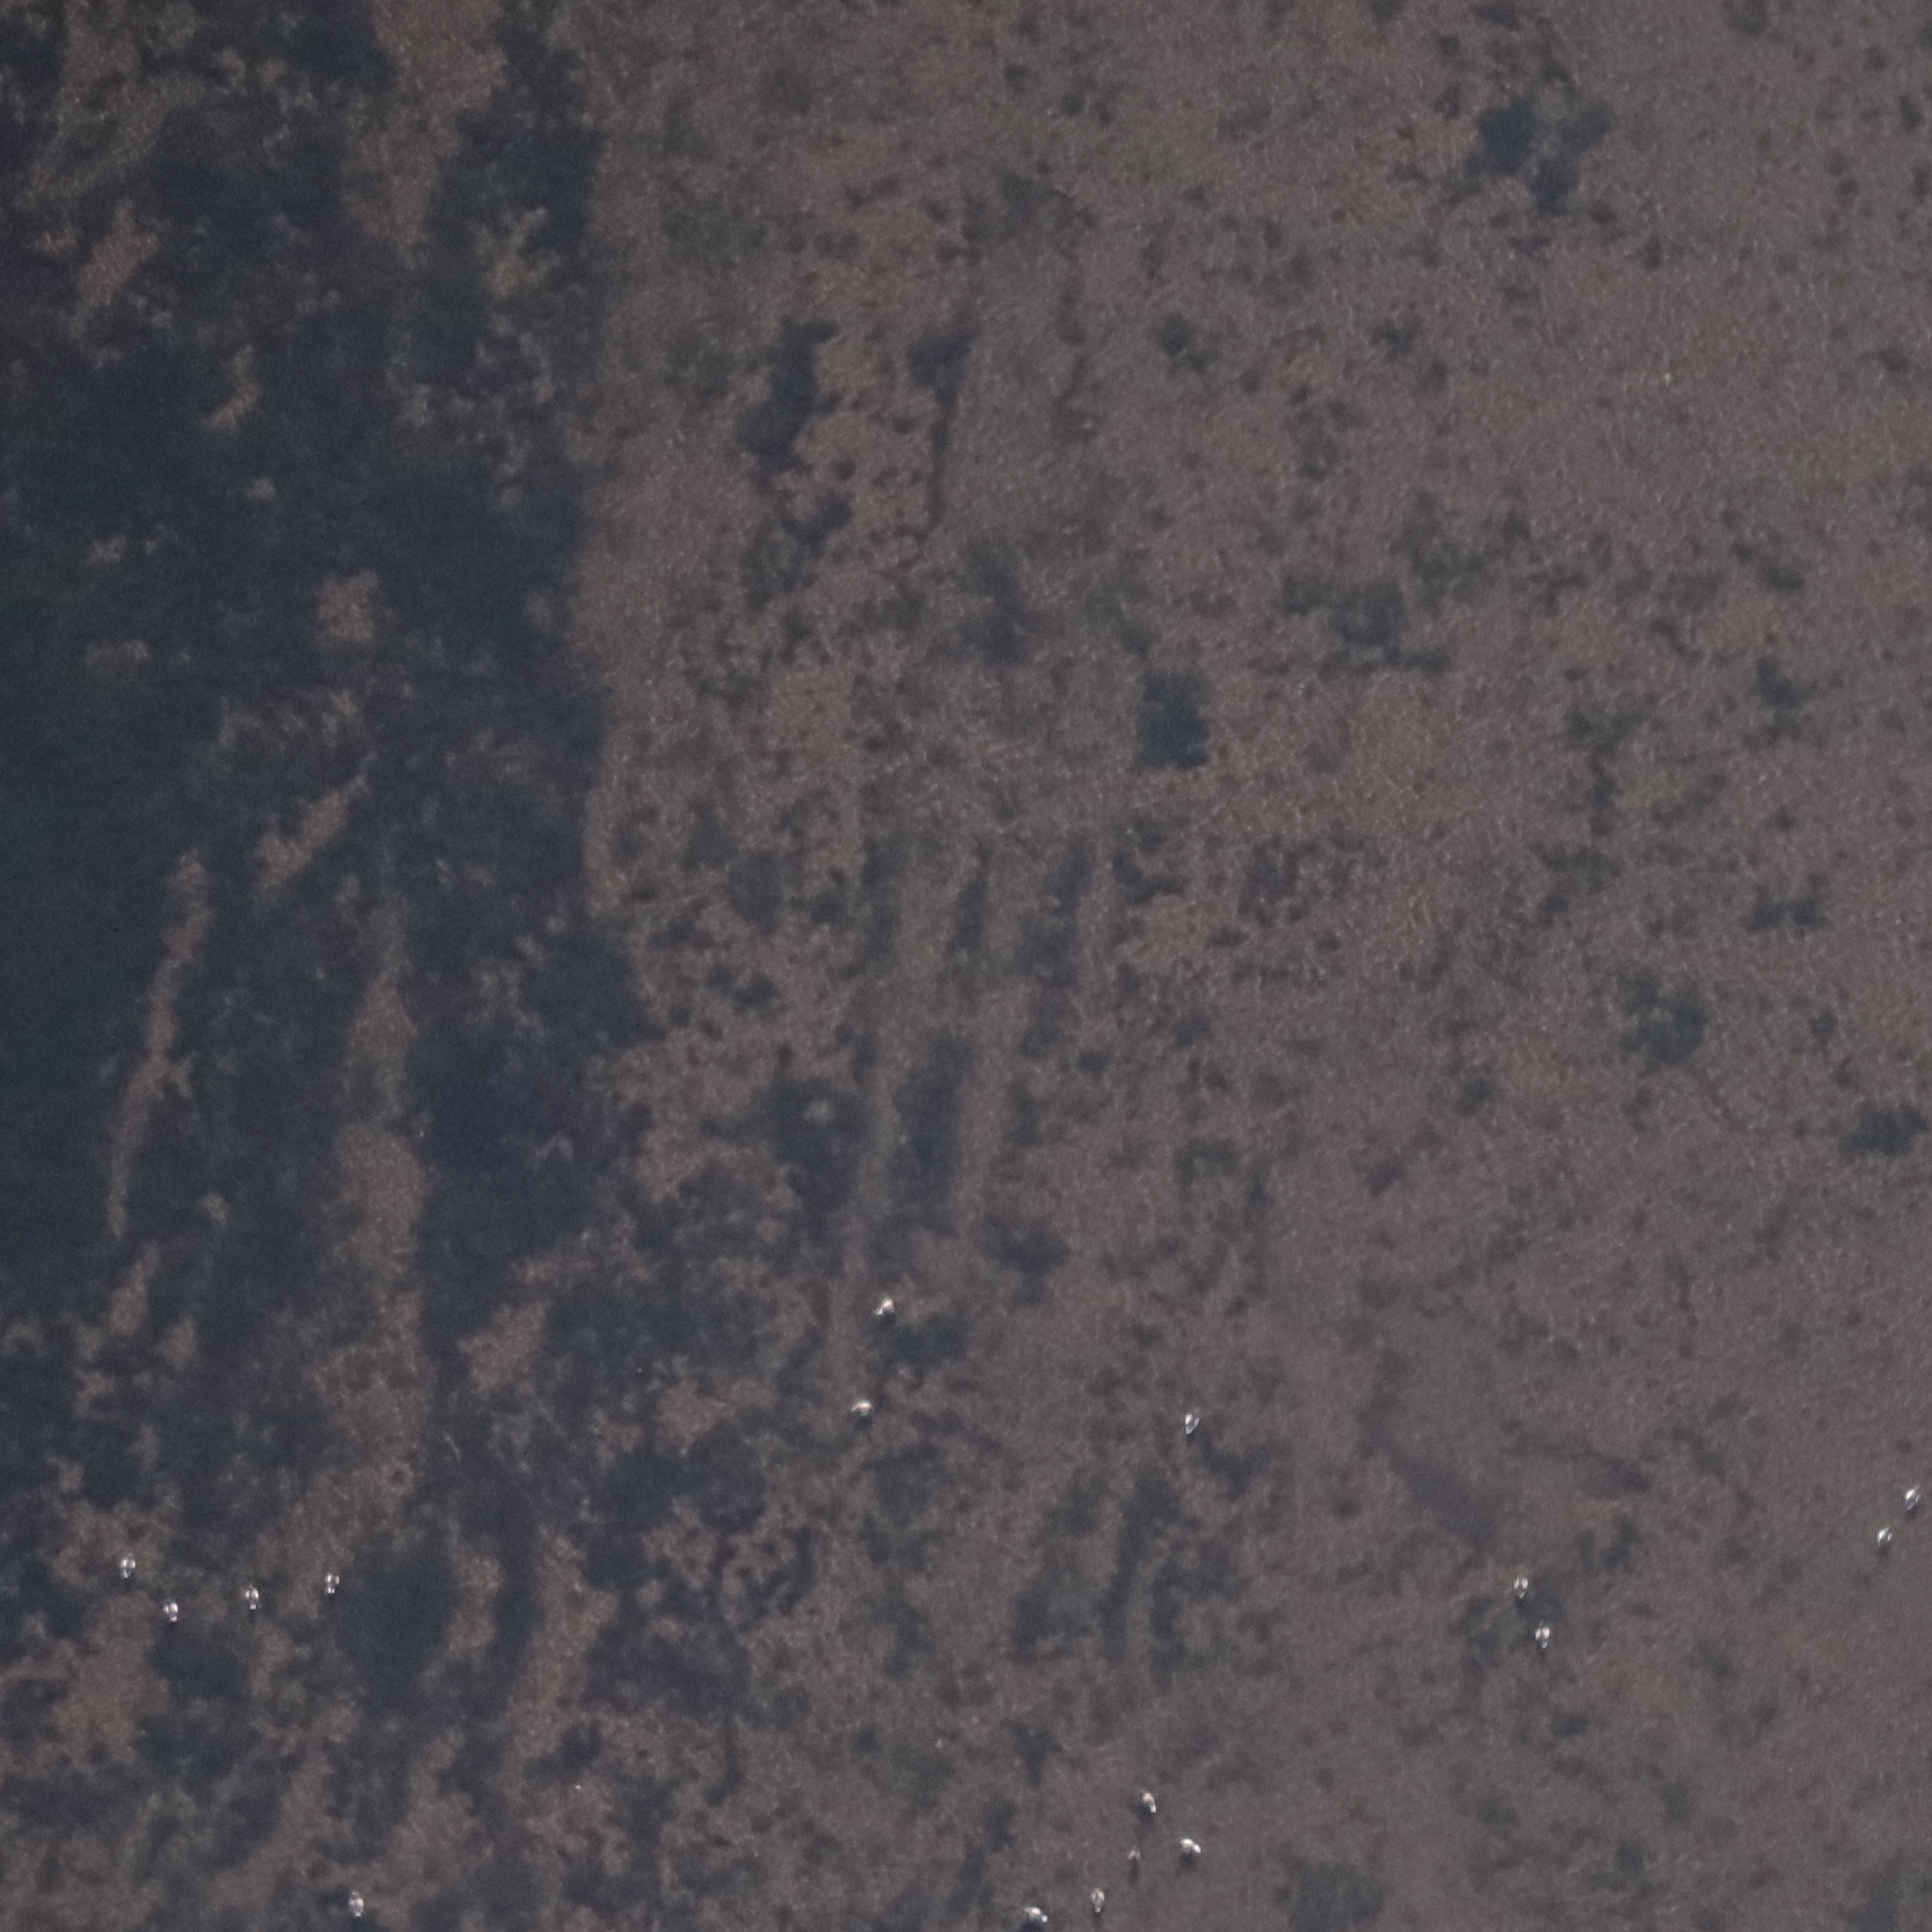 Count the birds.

17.